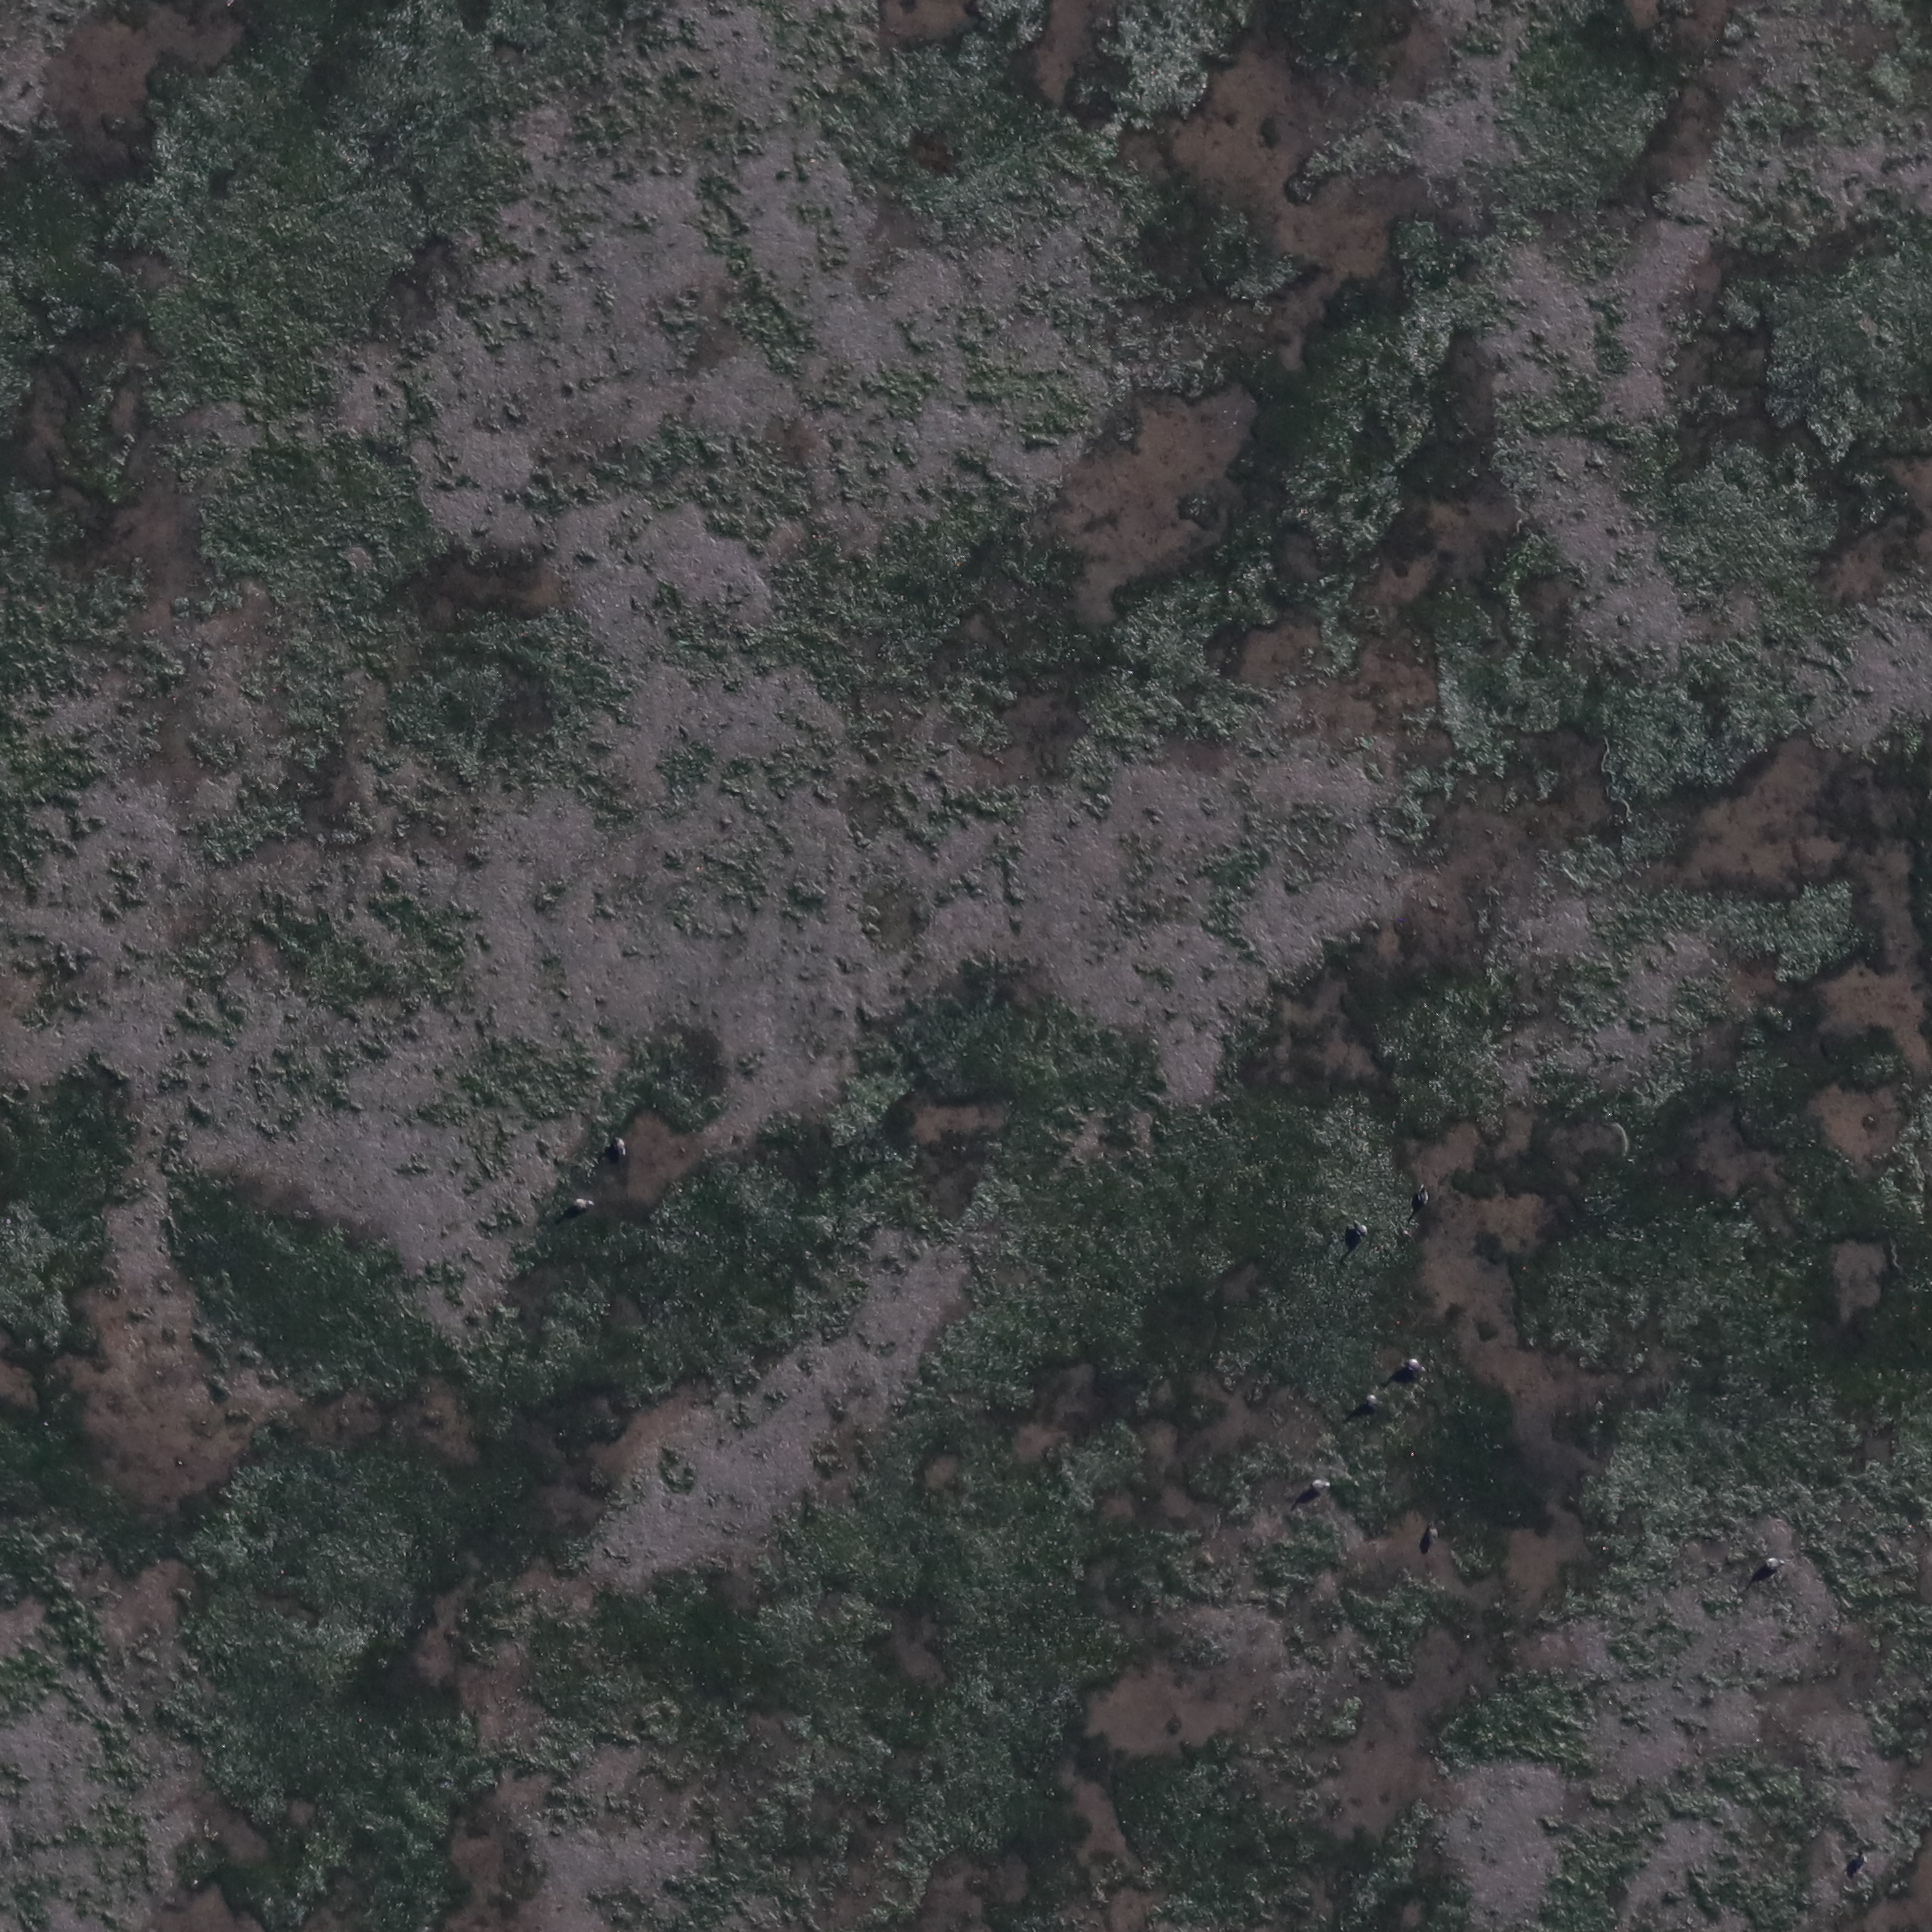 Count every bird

10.